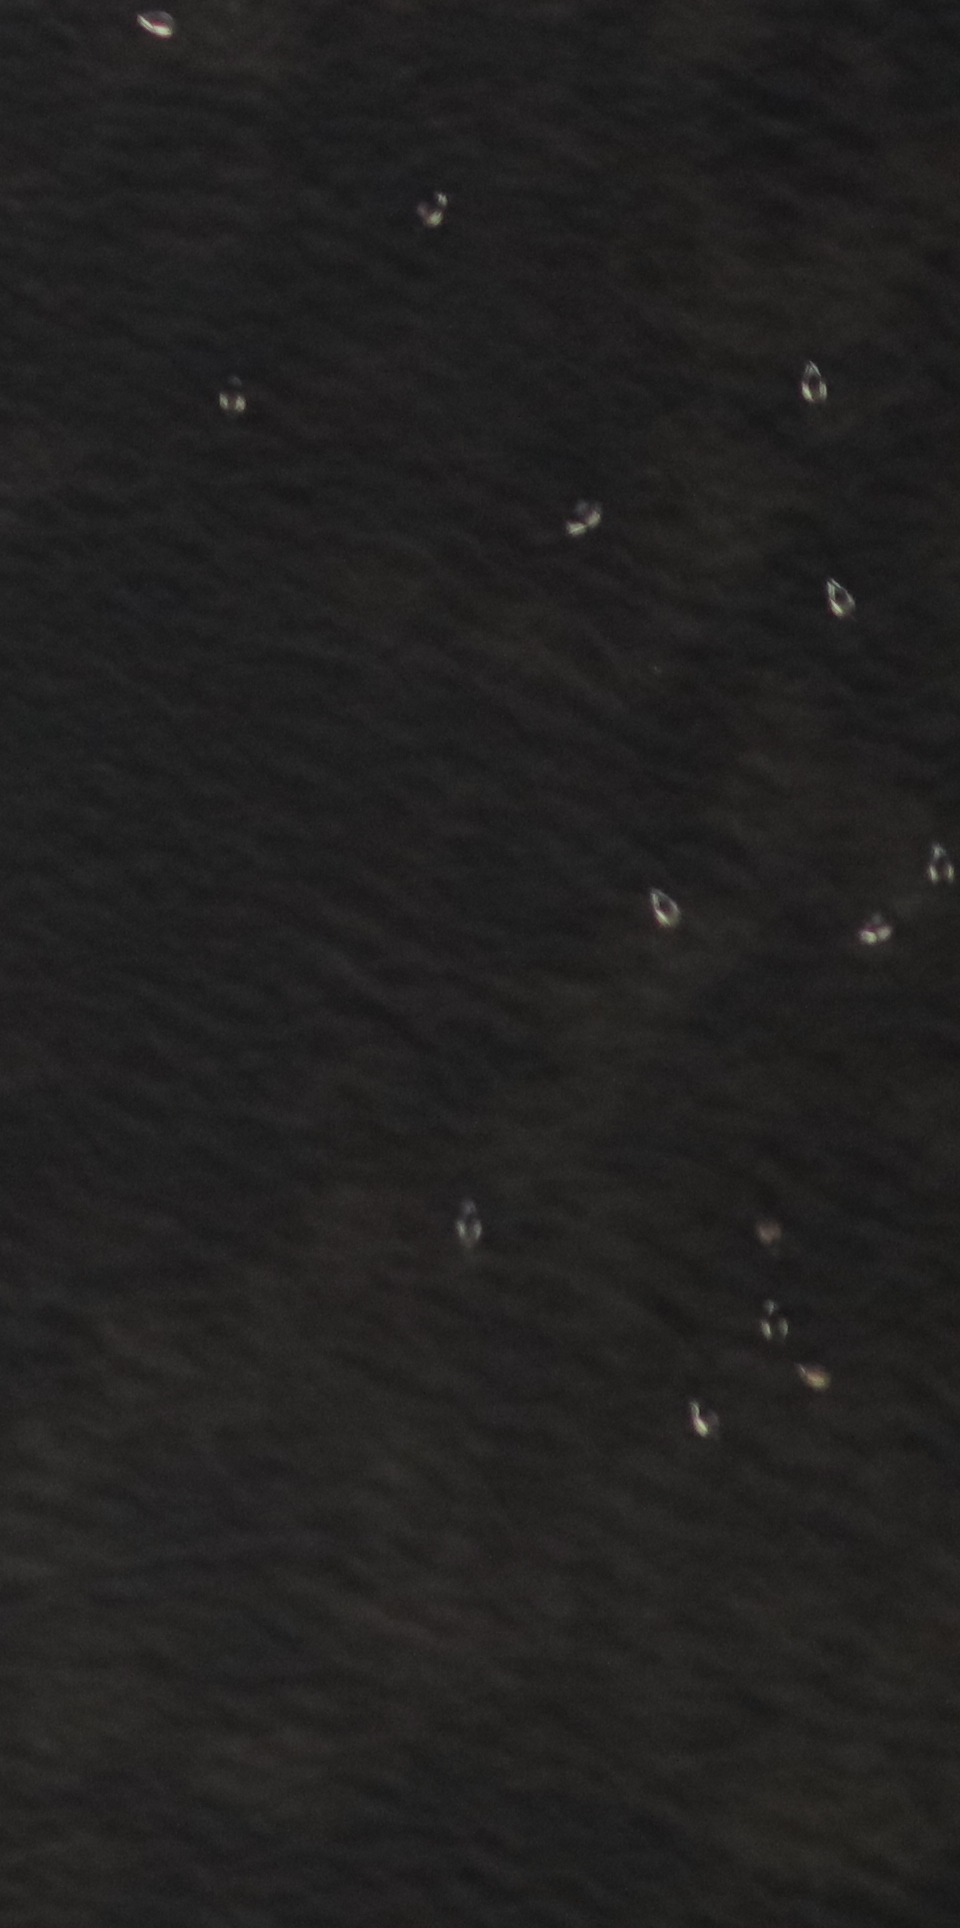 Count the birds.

14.